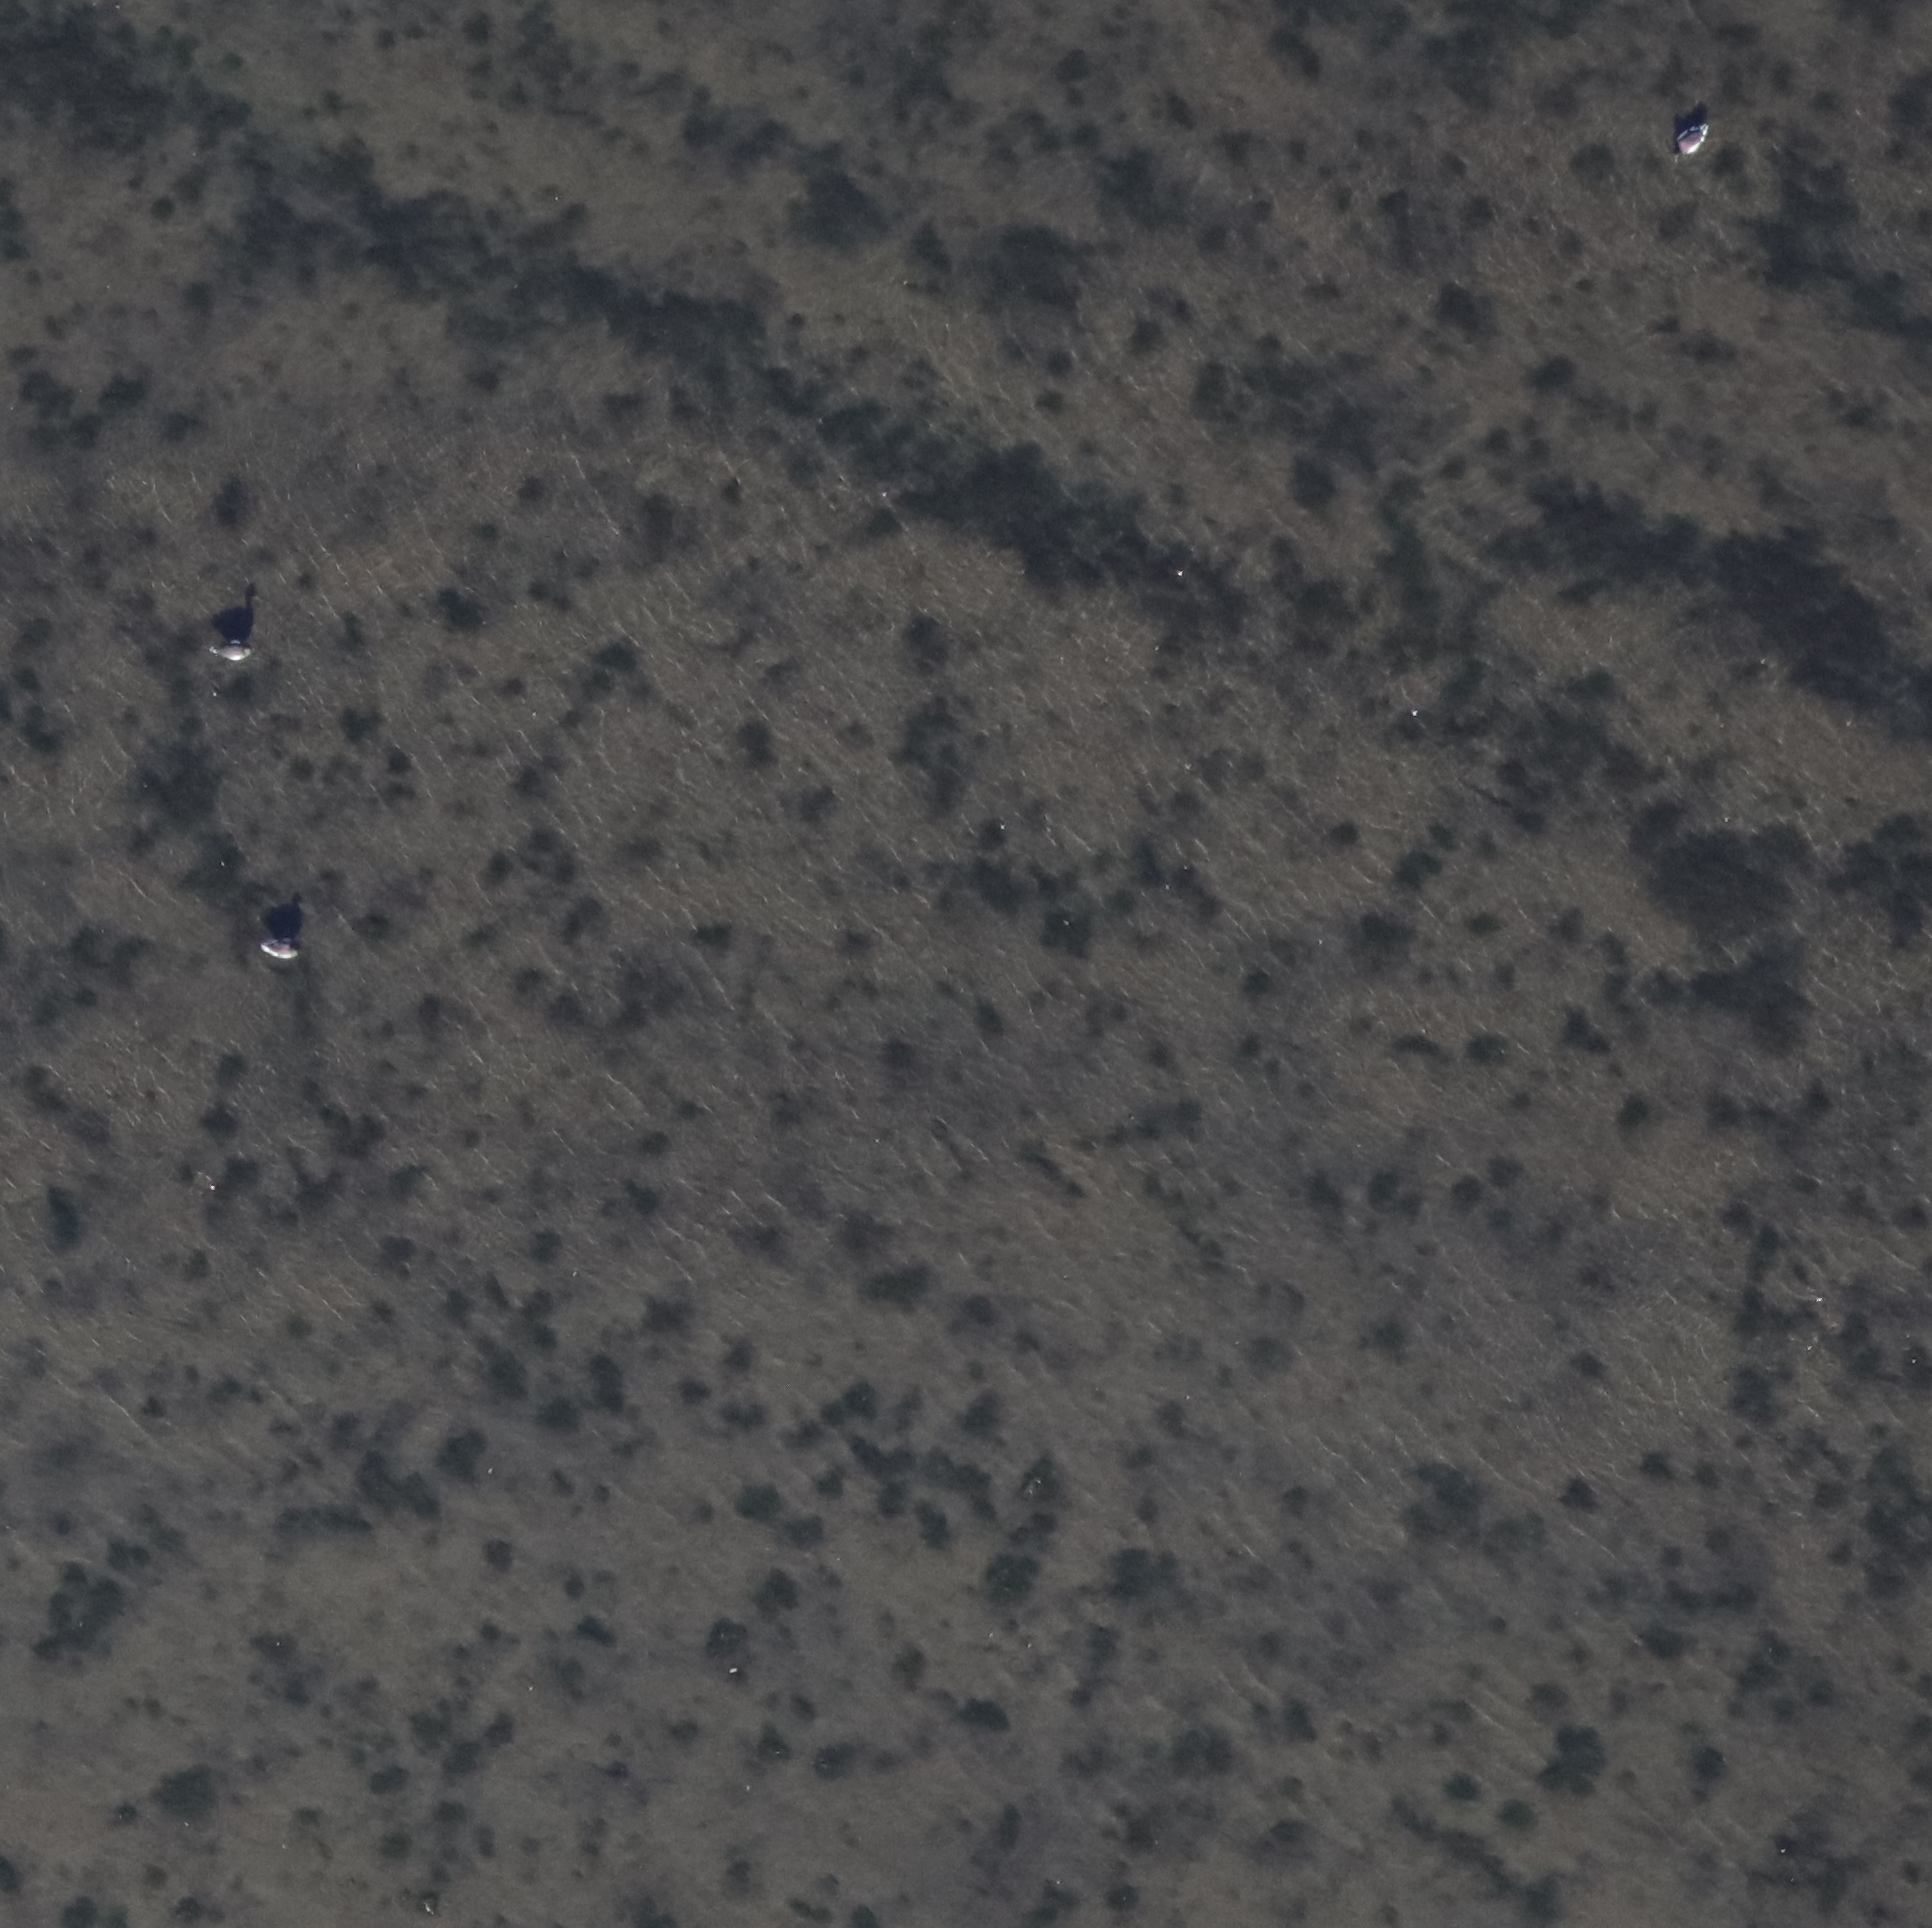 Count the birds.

3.